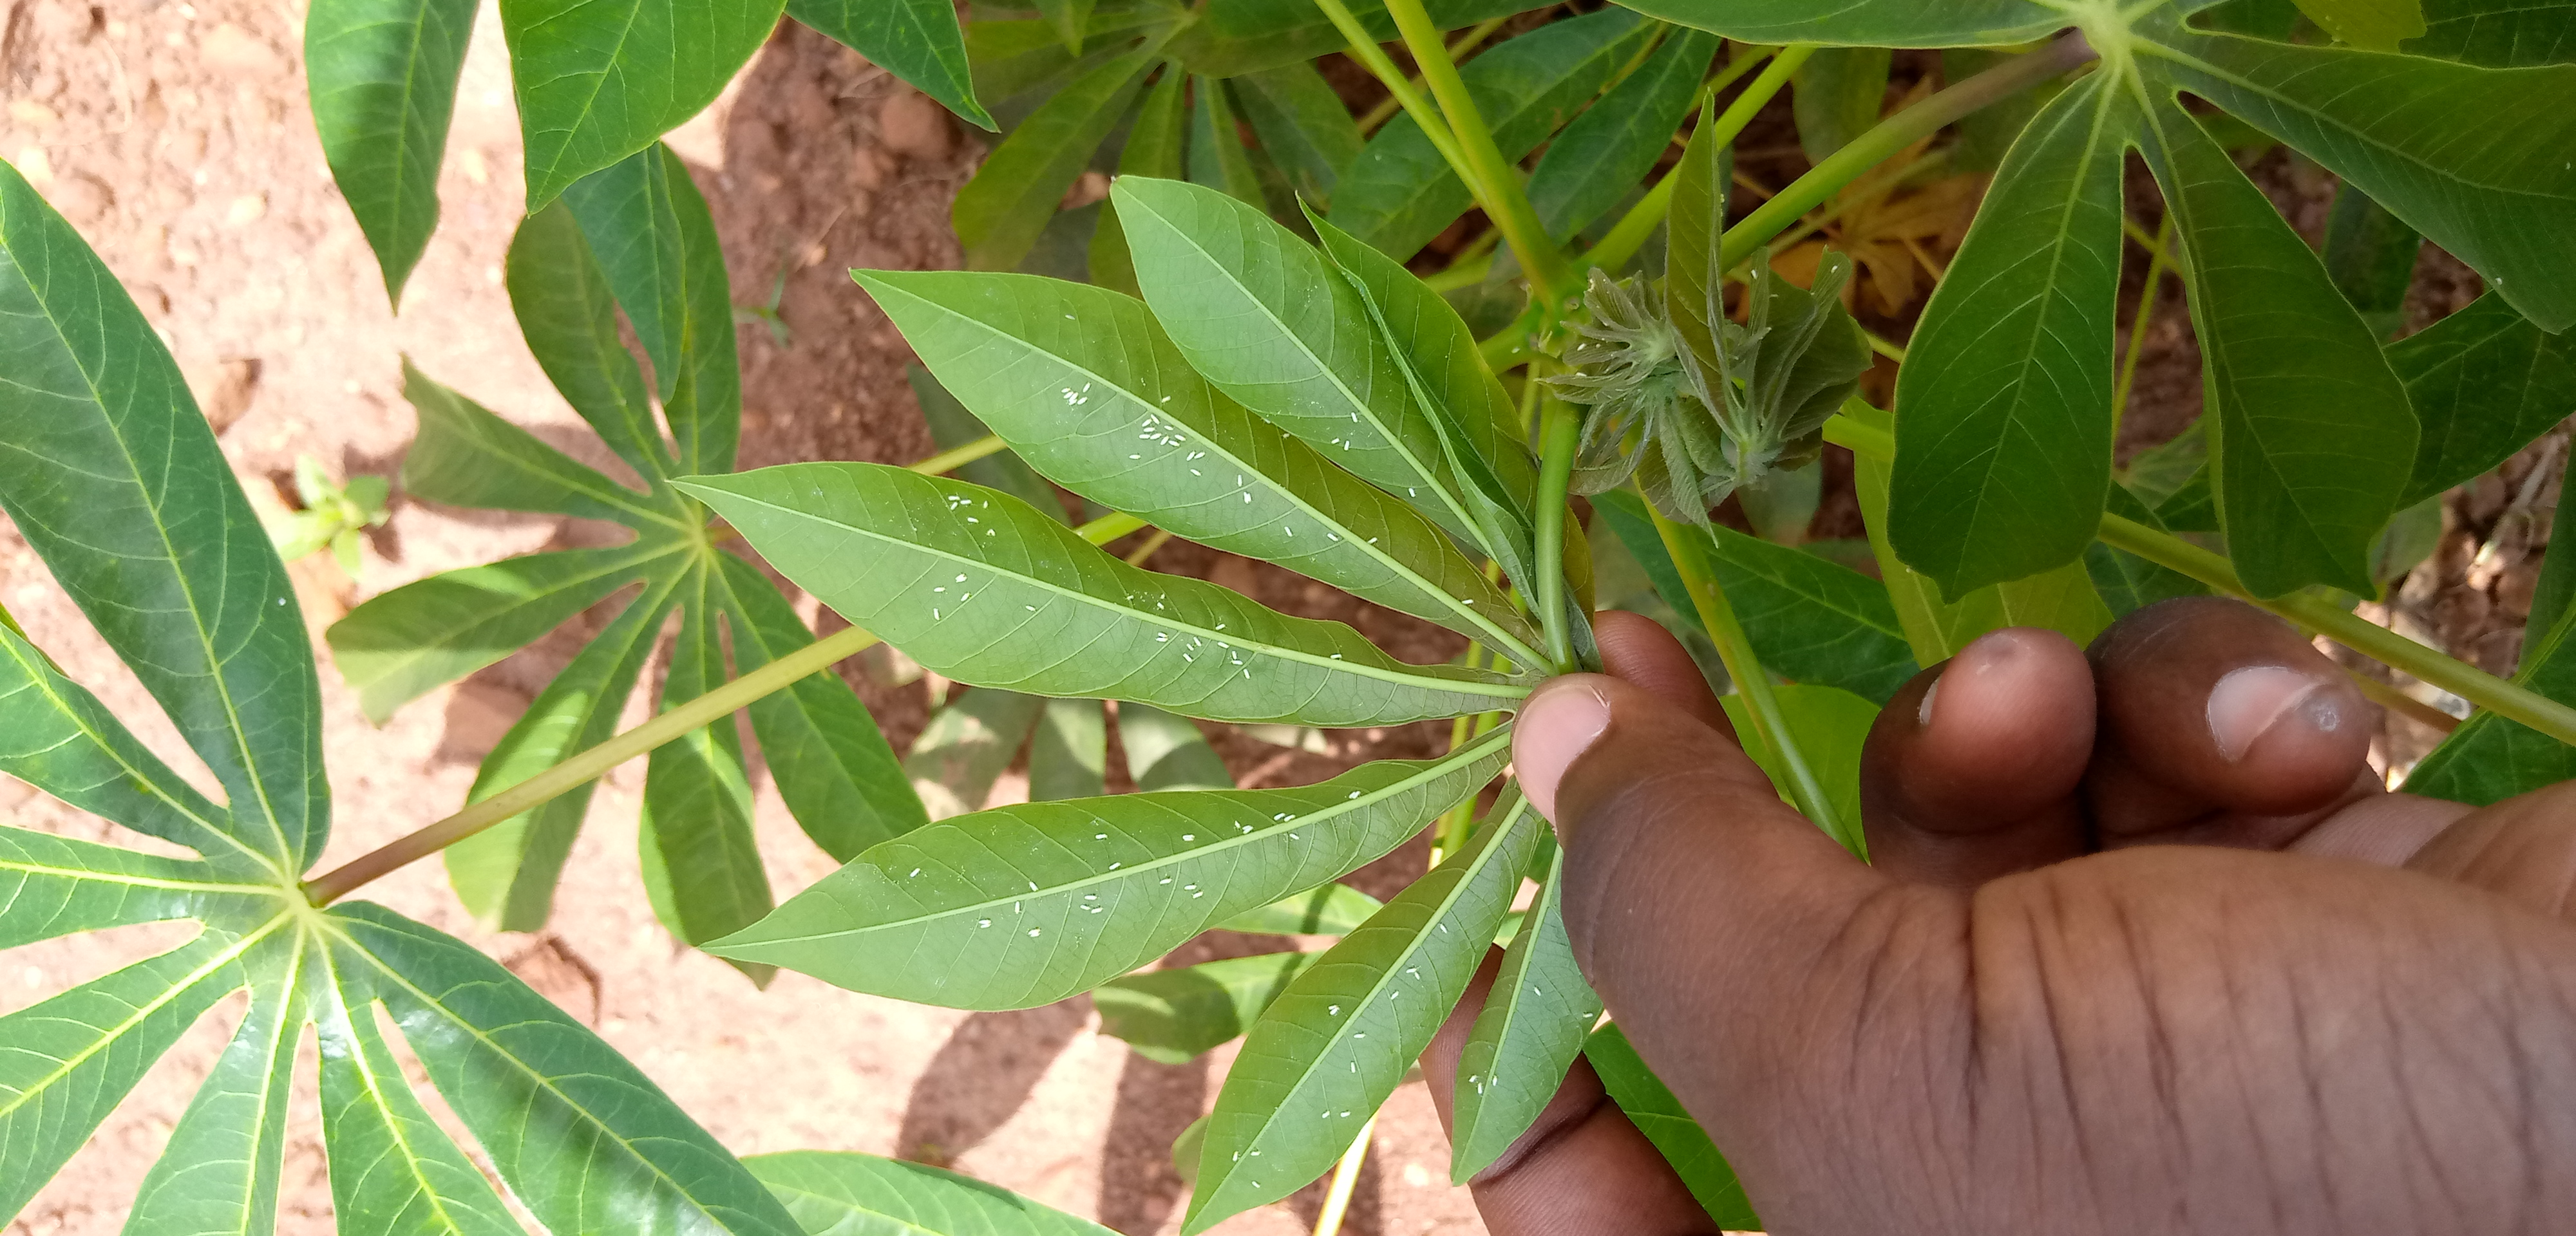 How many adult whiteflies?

106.